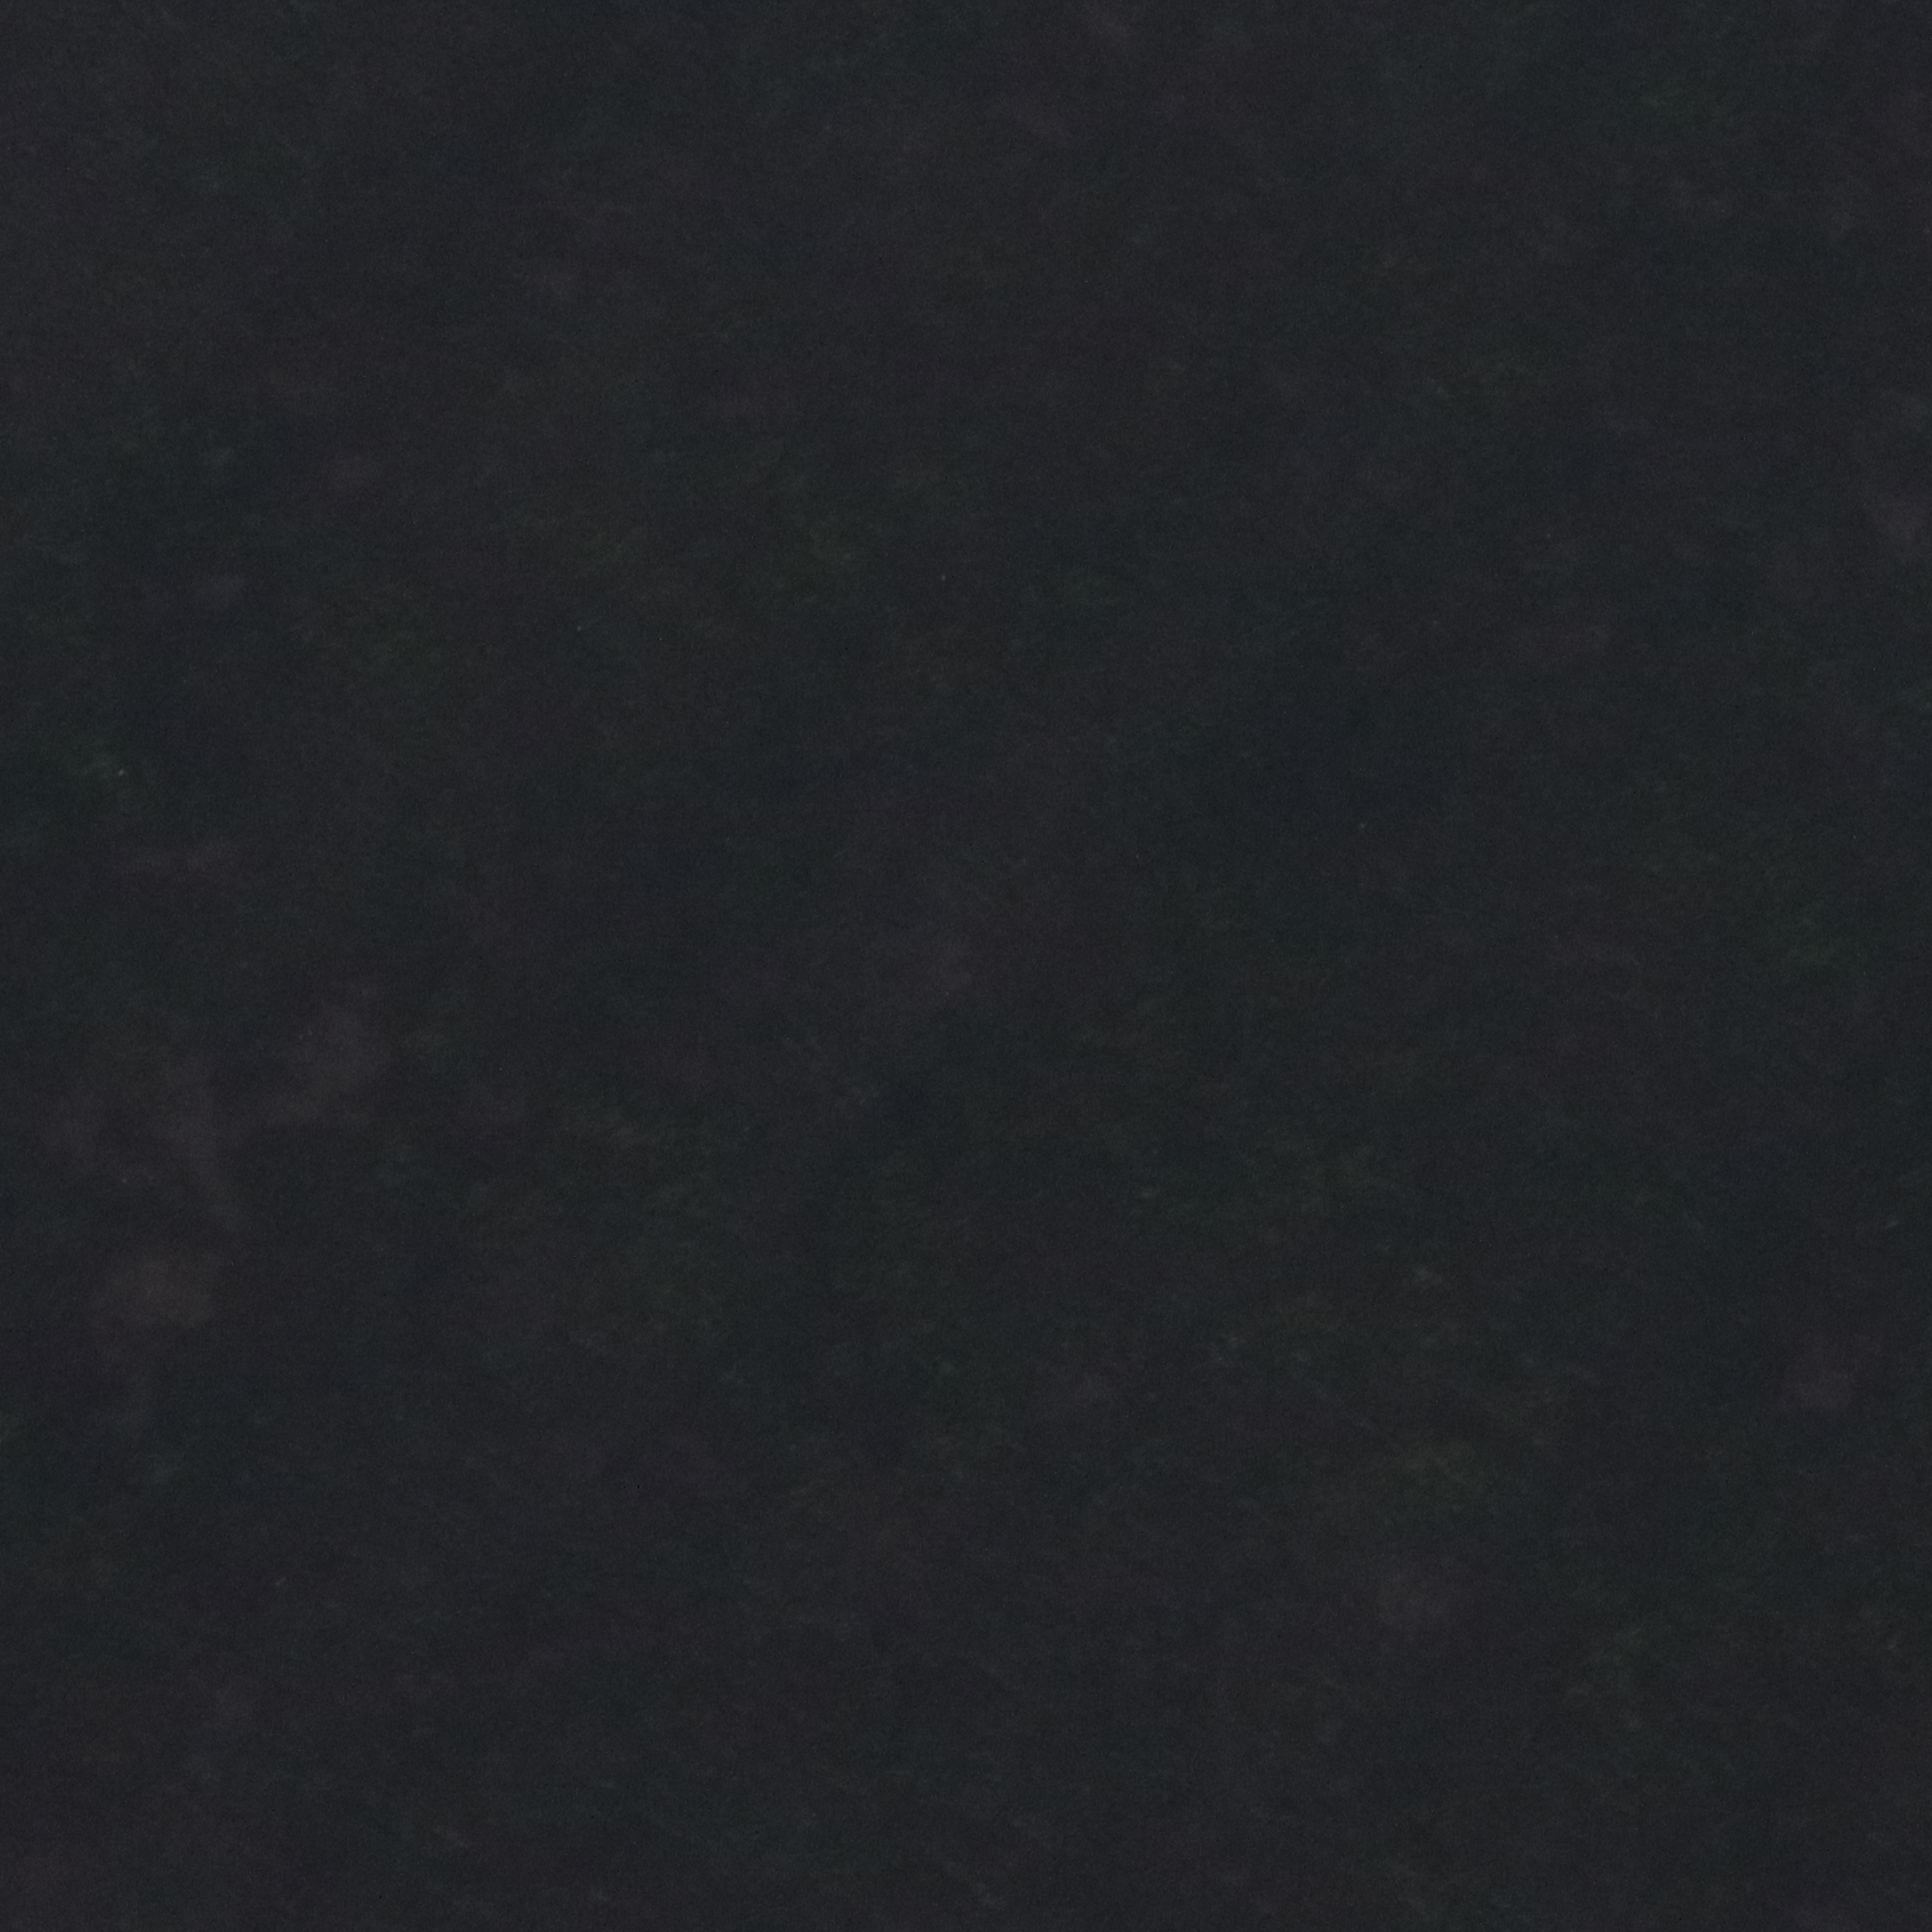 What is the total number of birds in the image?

0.